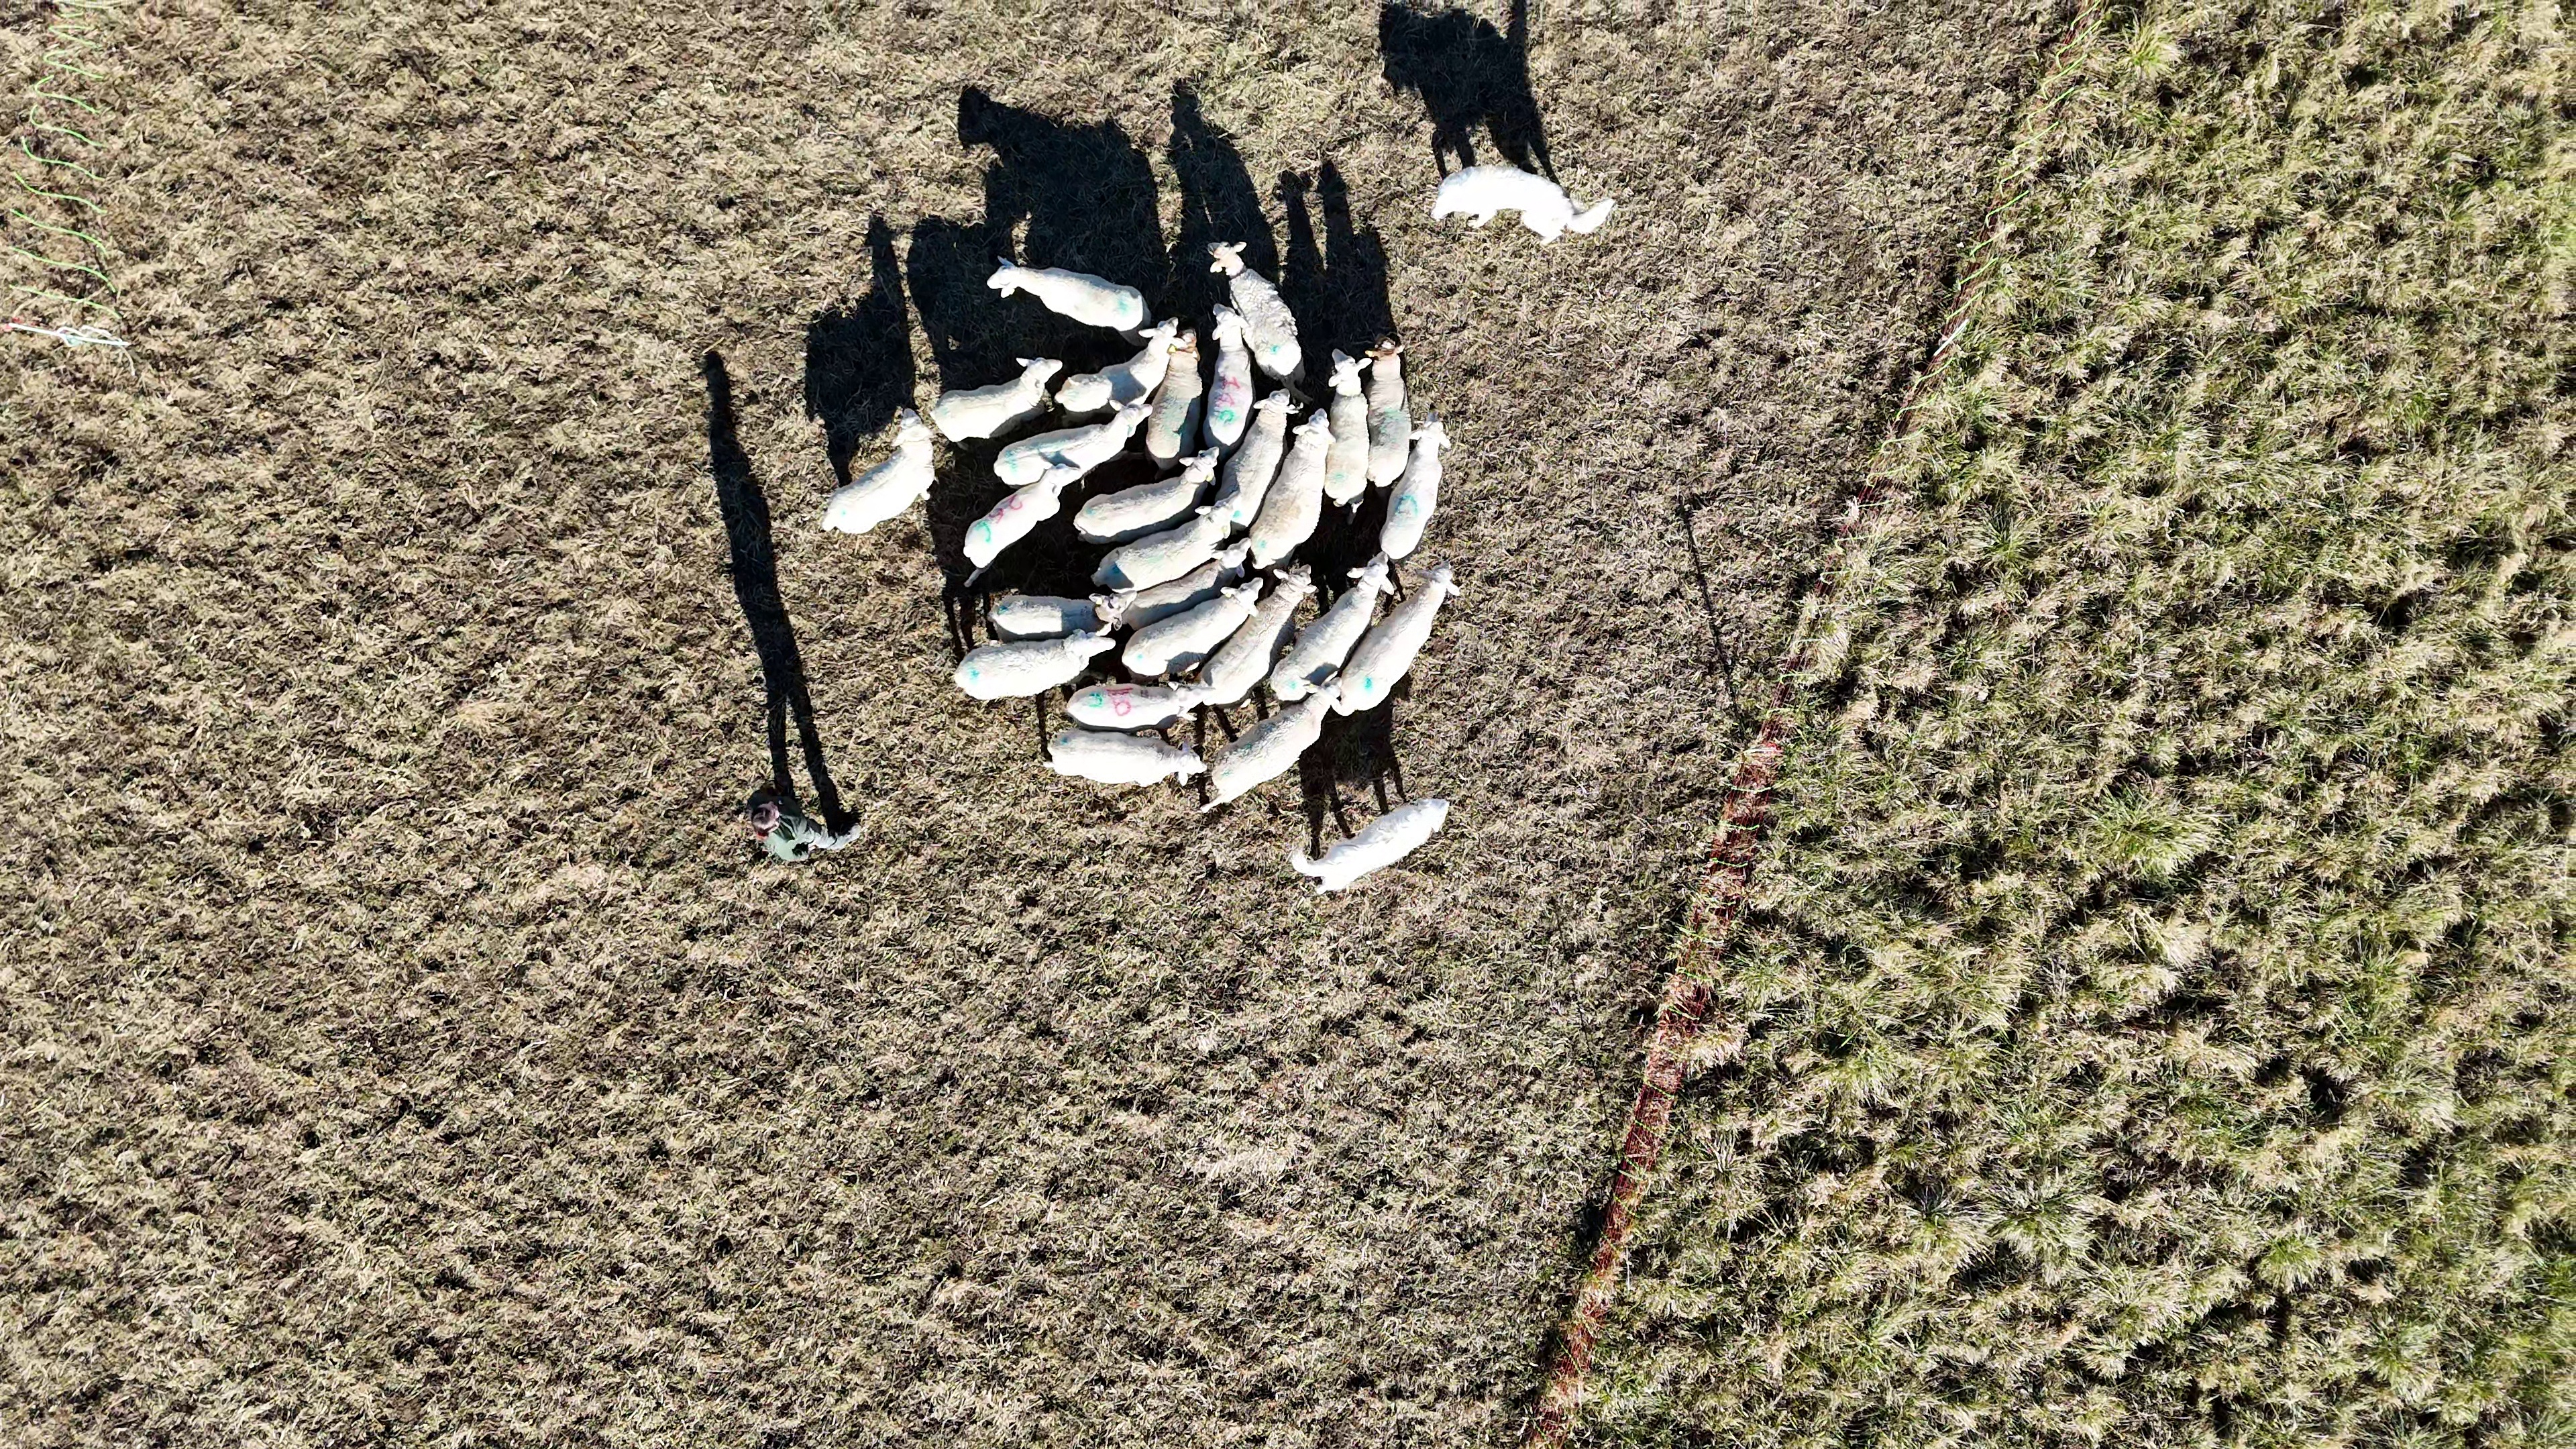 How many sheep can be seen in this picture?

26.